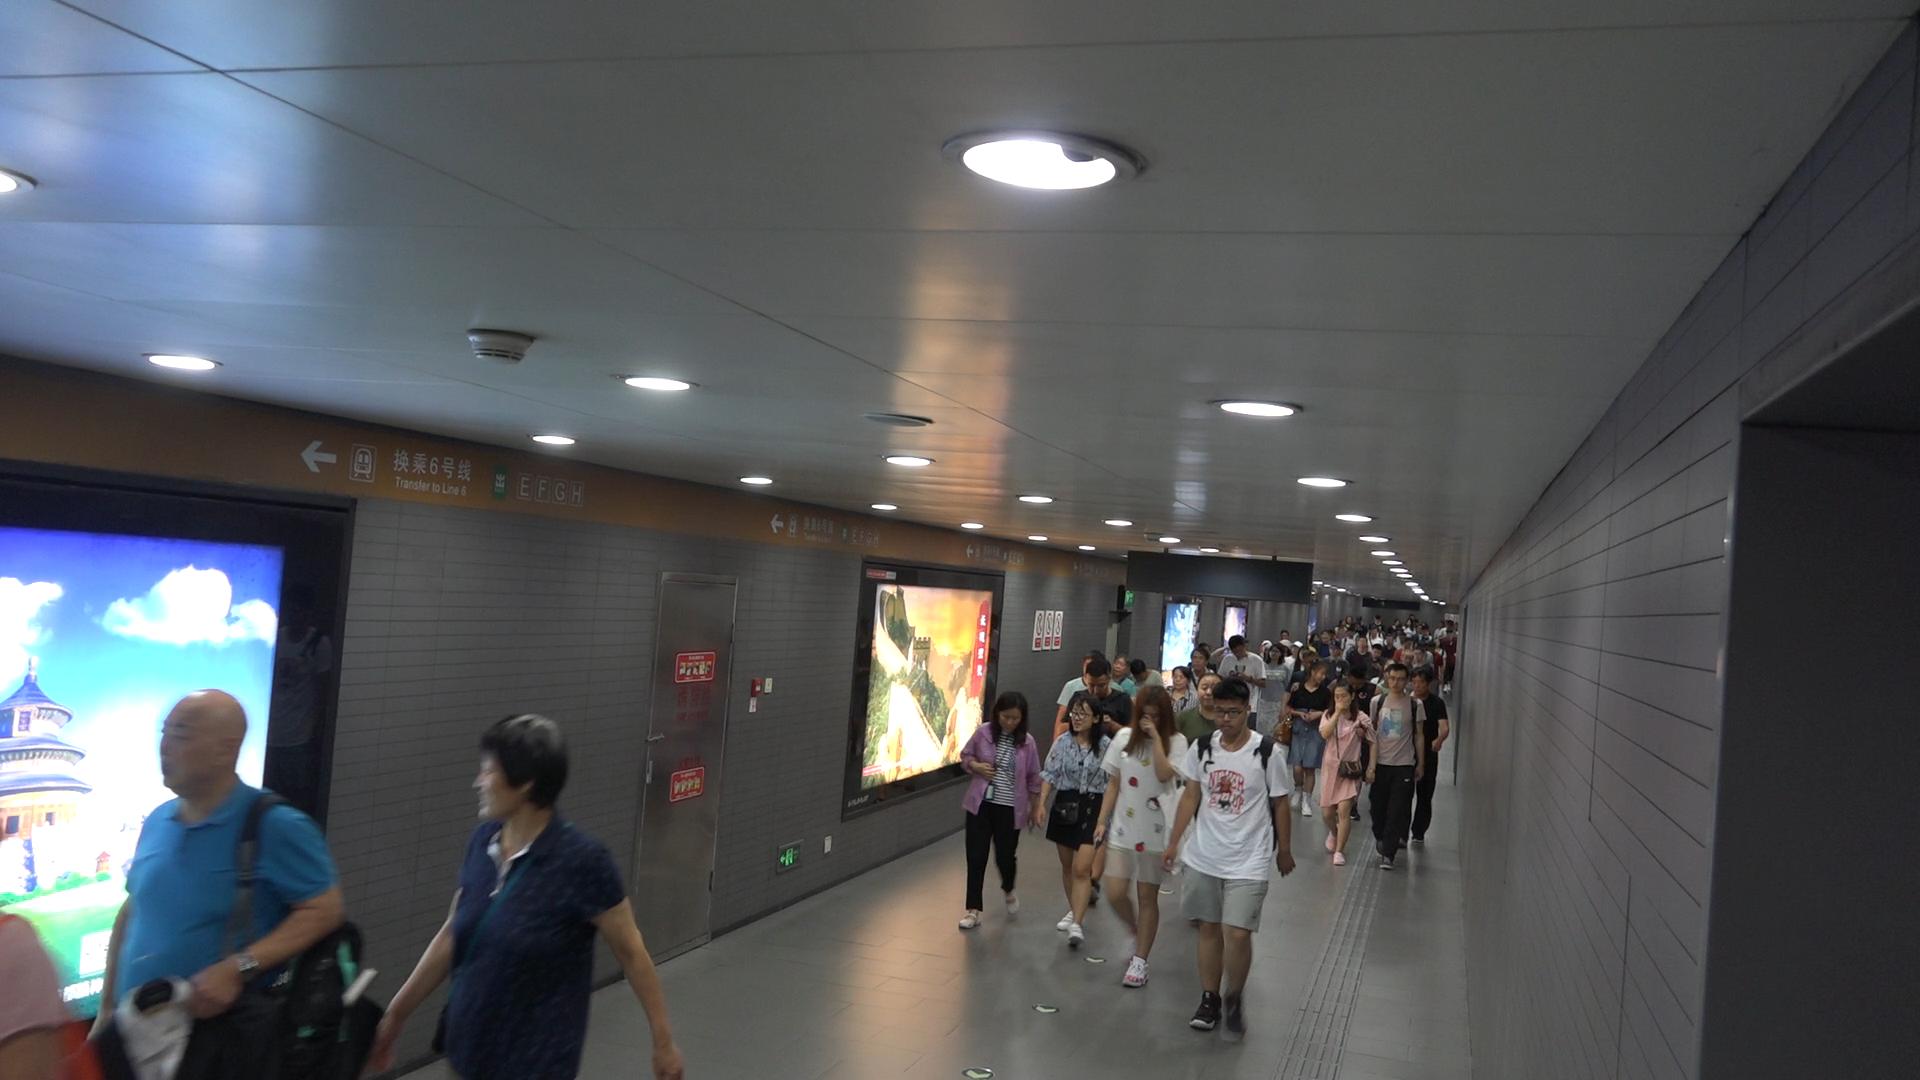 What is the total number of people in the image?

60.